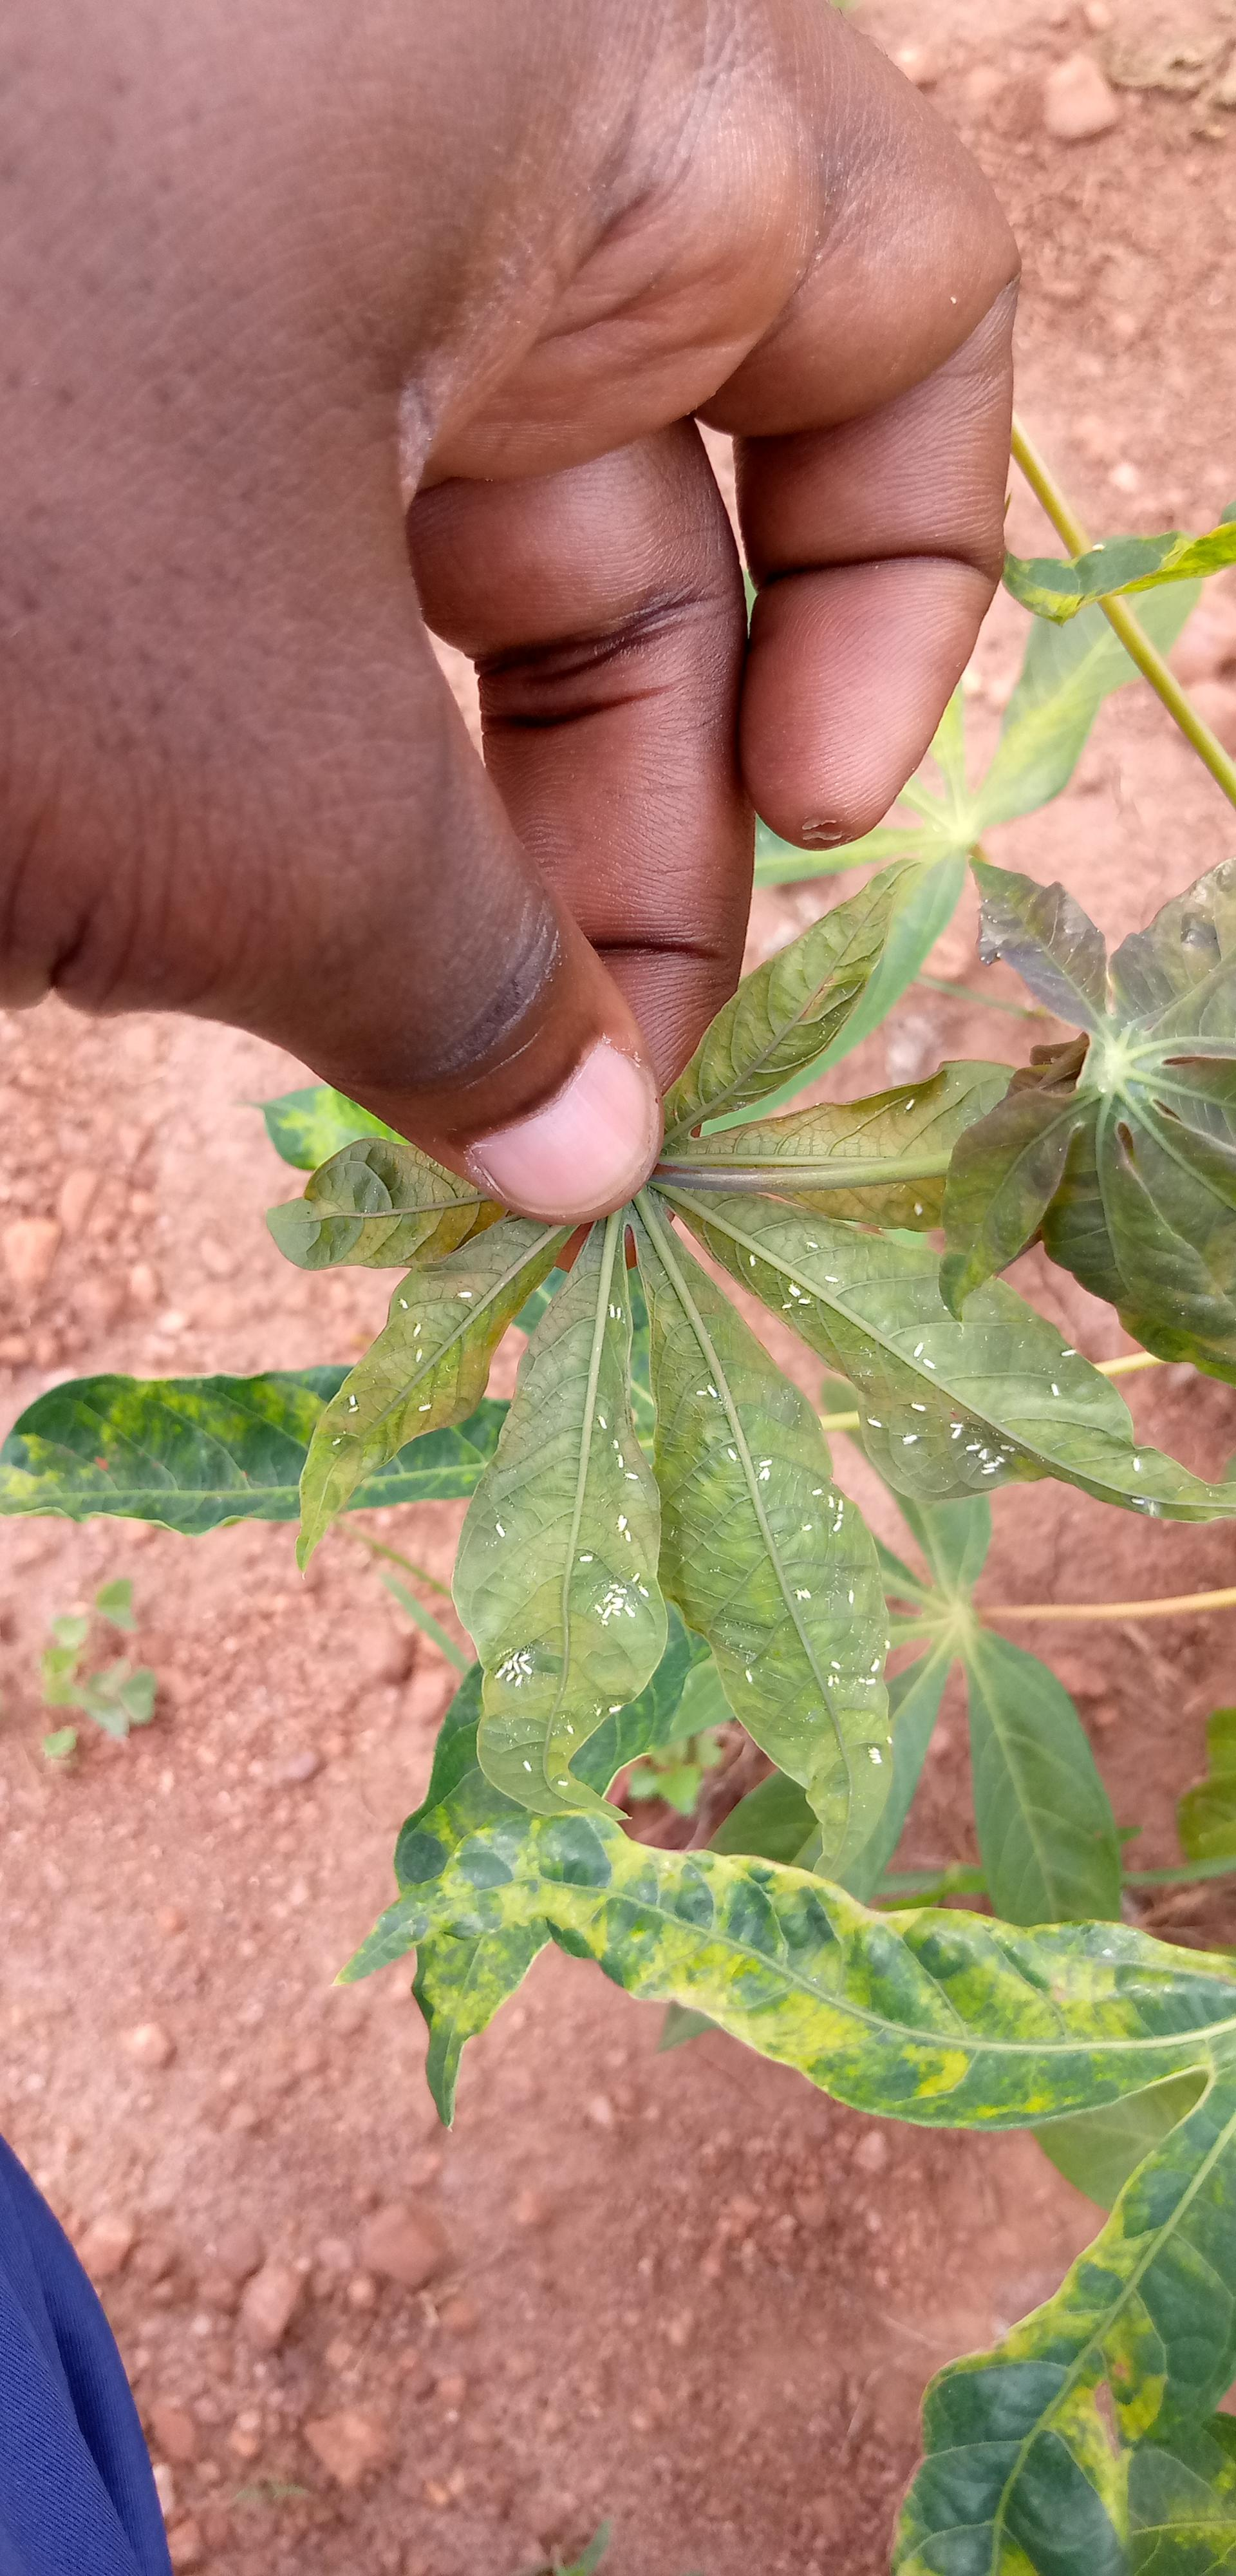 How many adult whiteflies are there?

102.